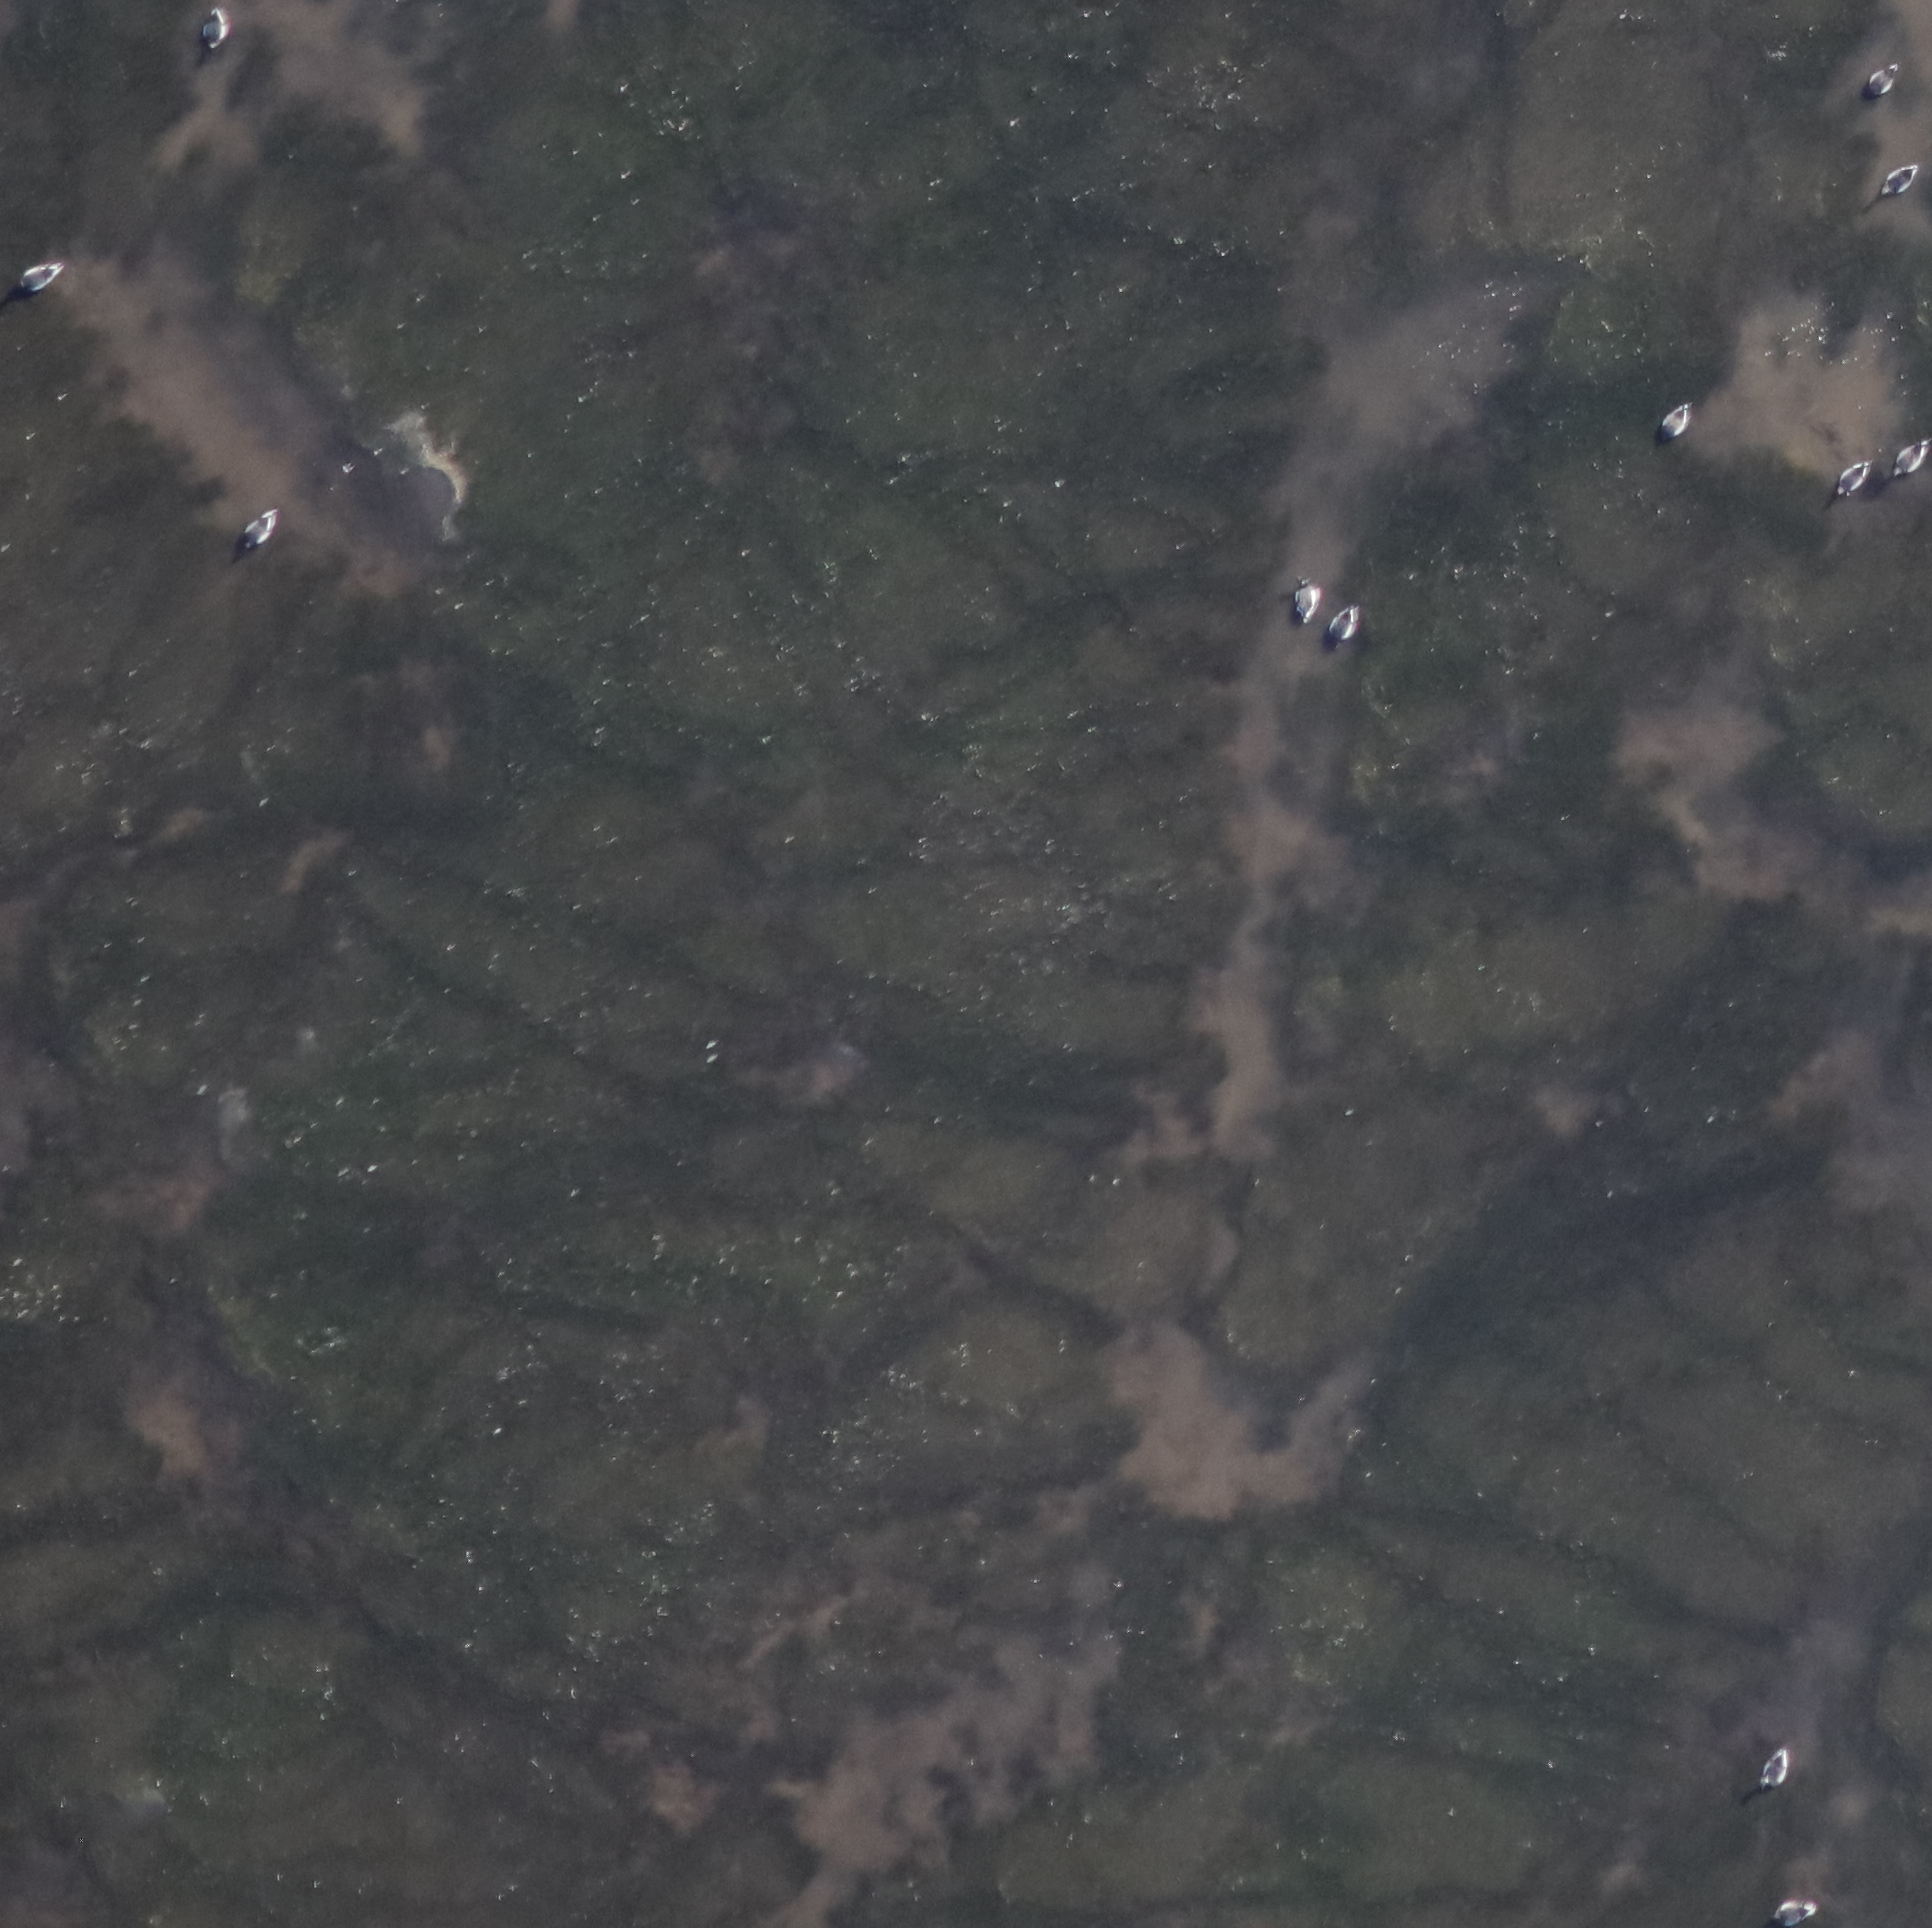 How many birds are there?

12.